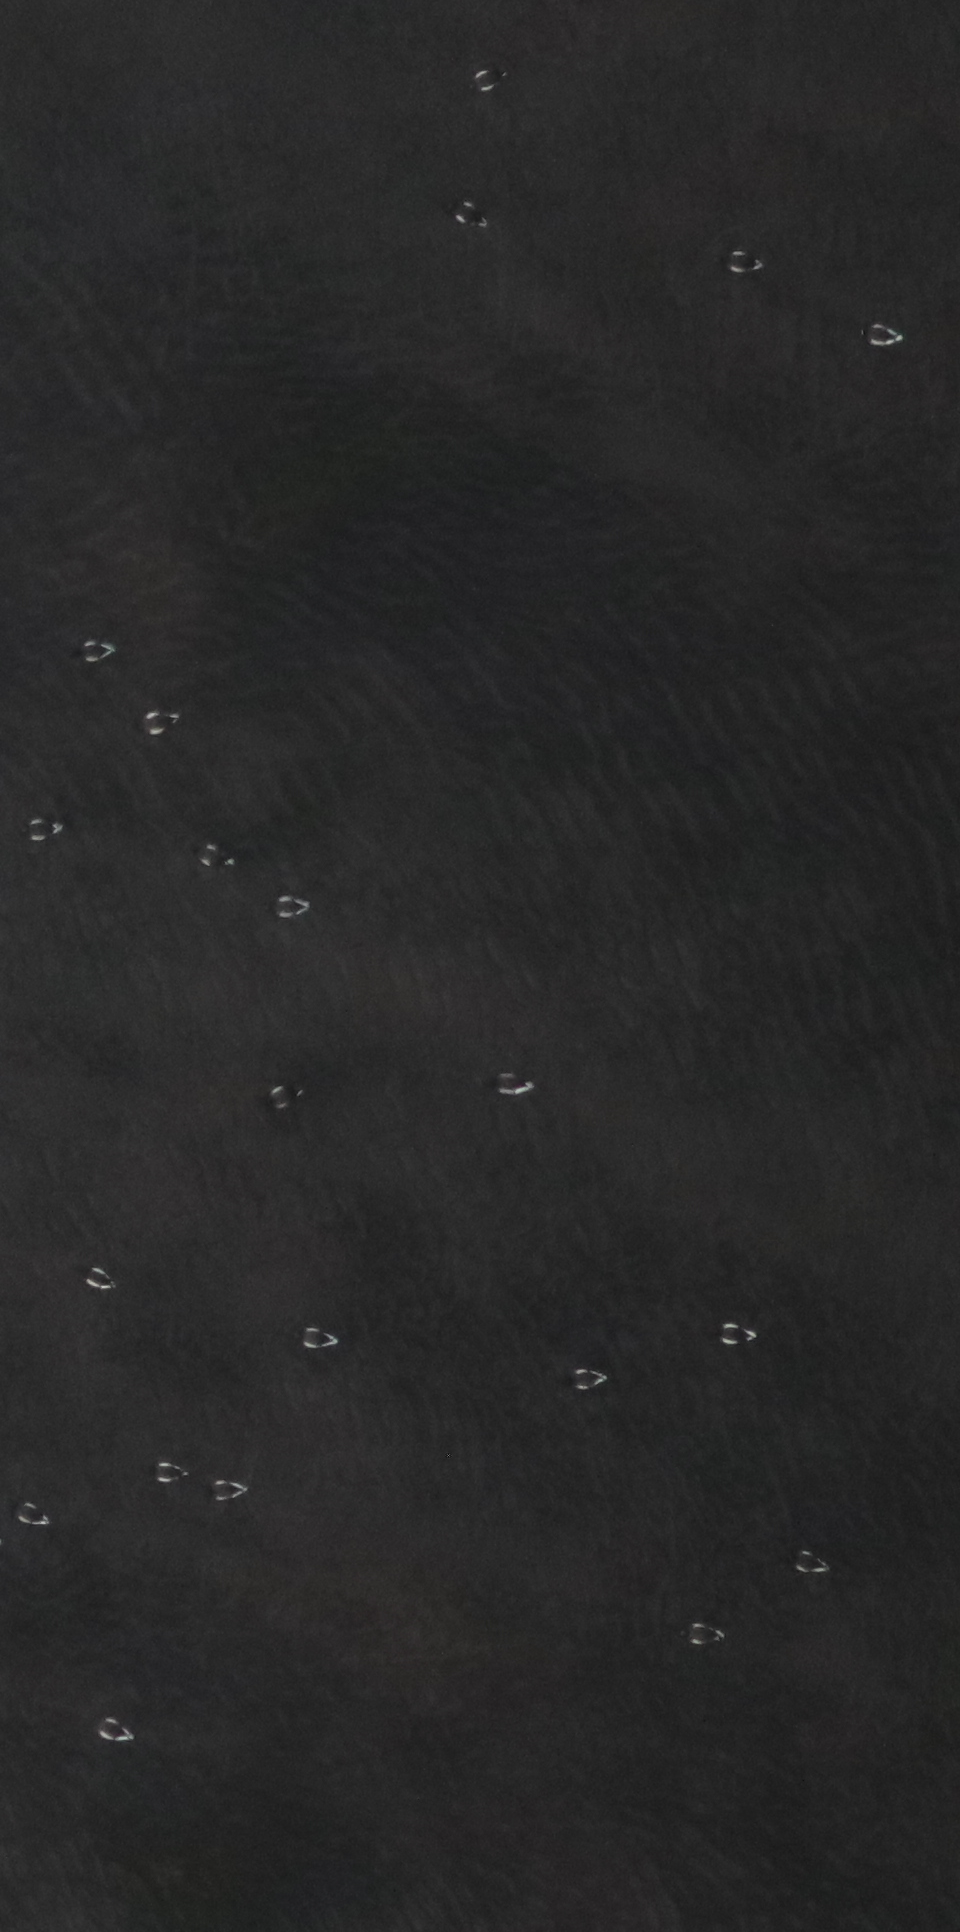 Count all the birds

21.